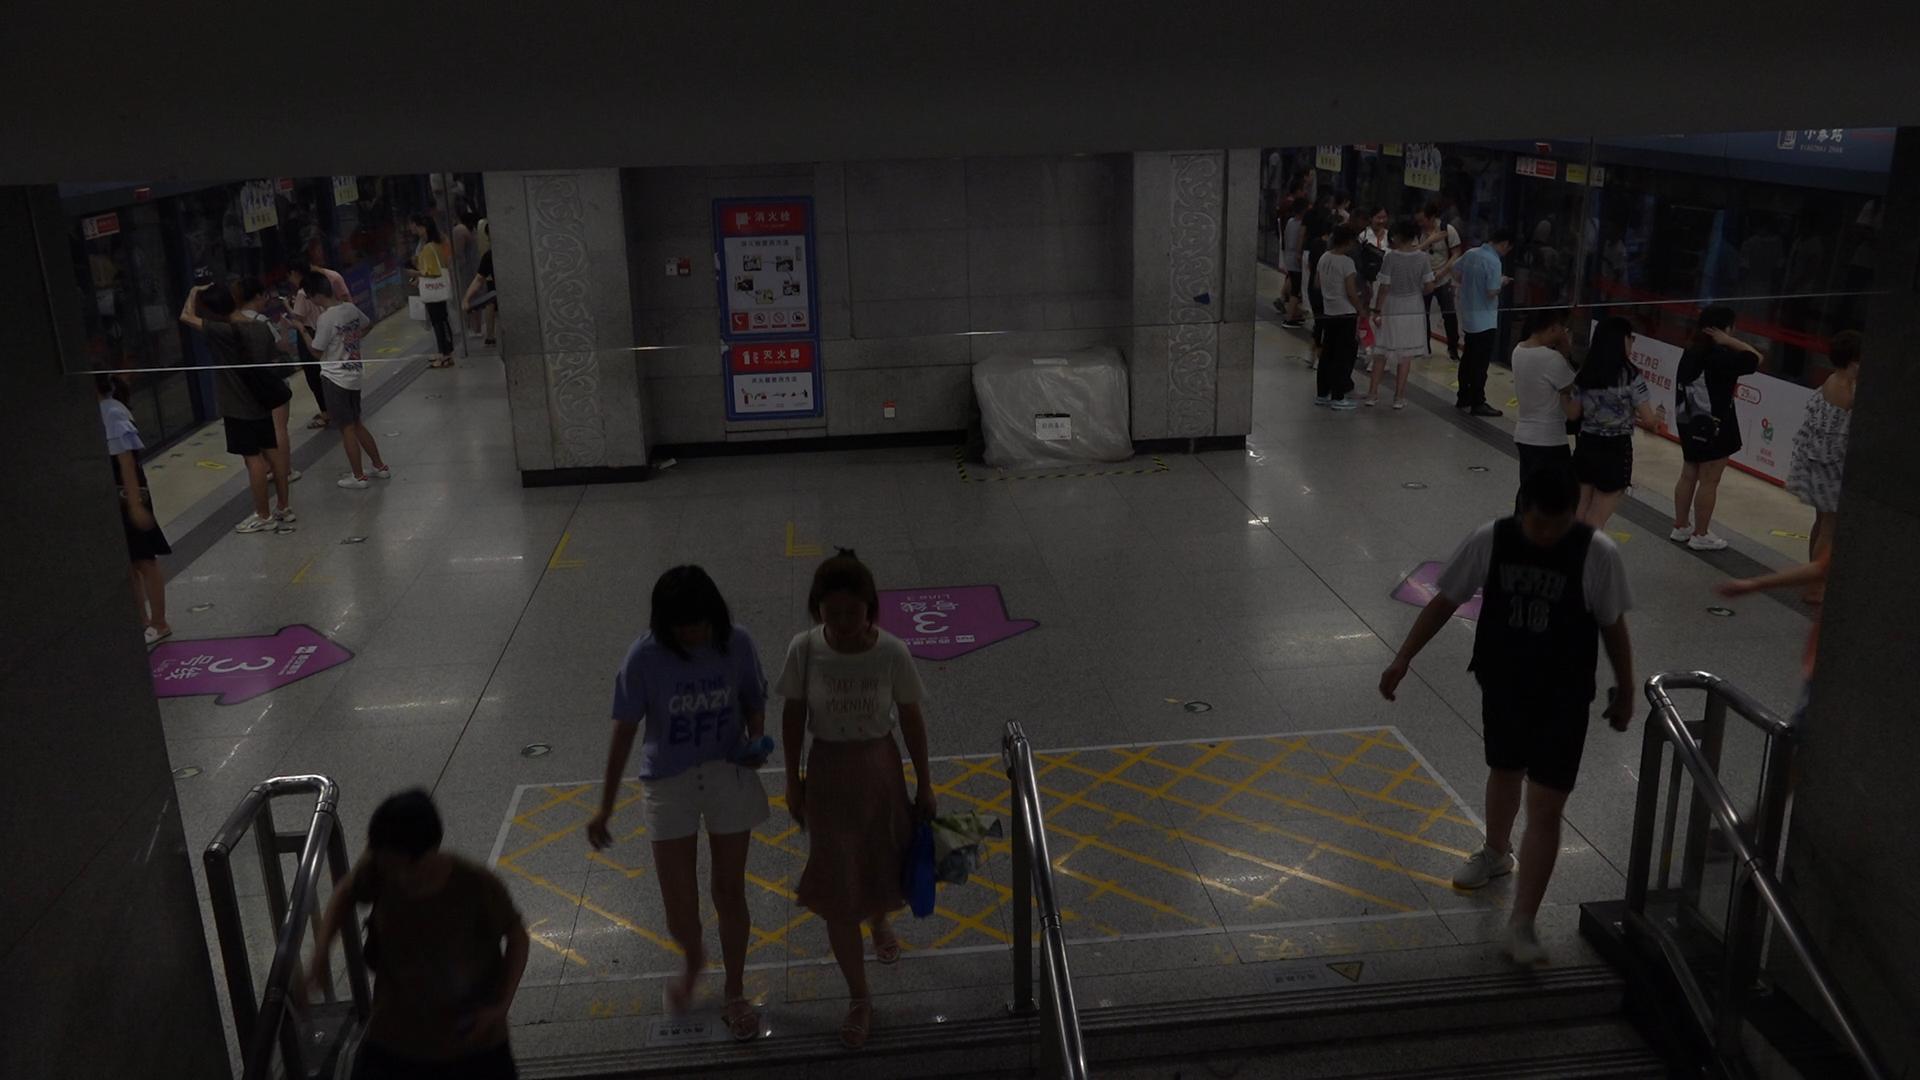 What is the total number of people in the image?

31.